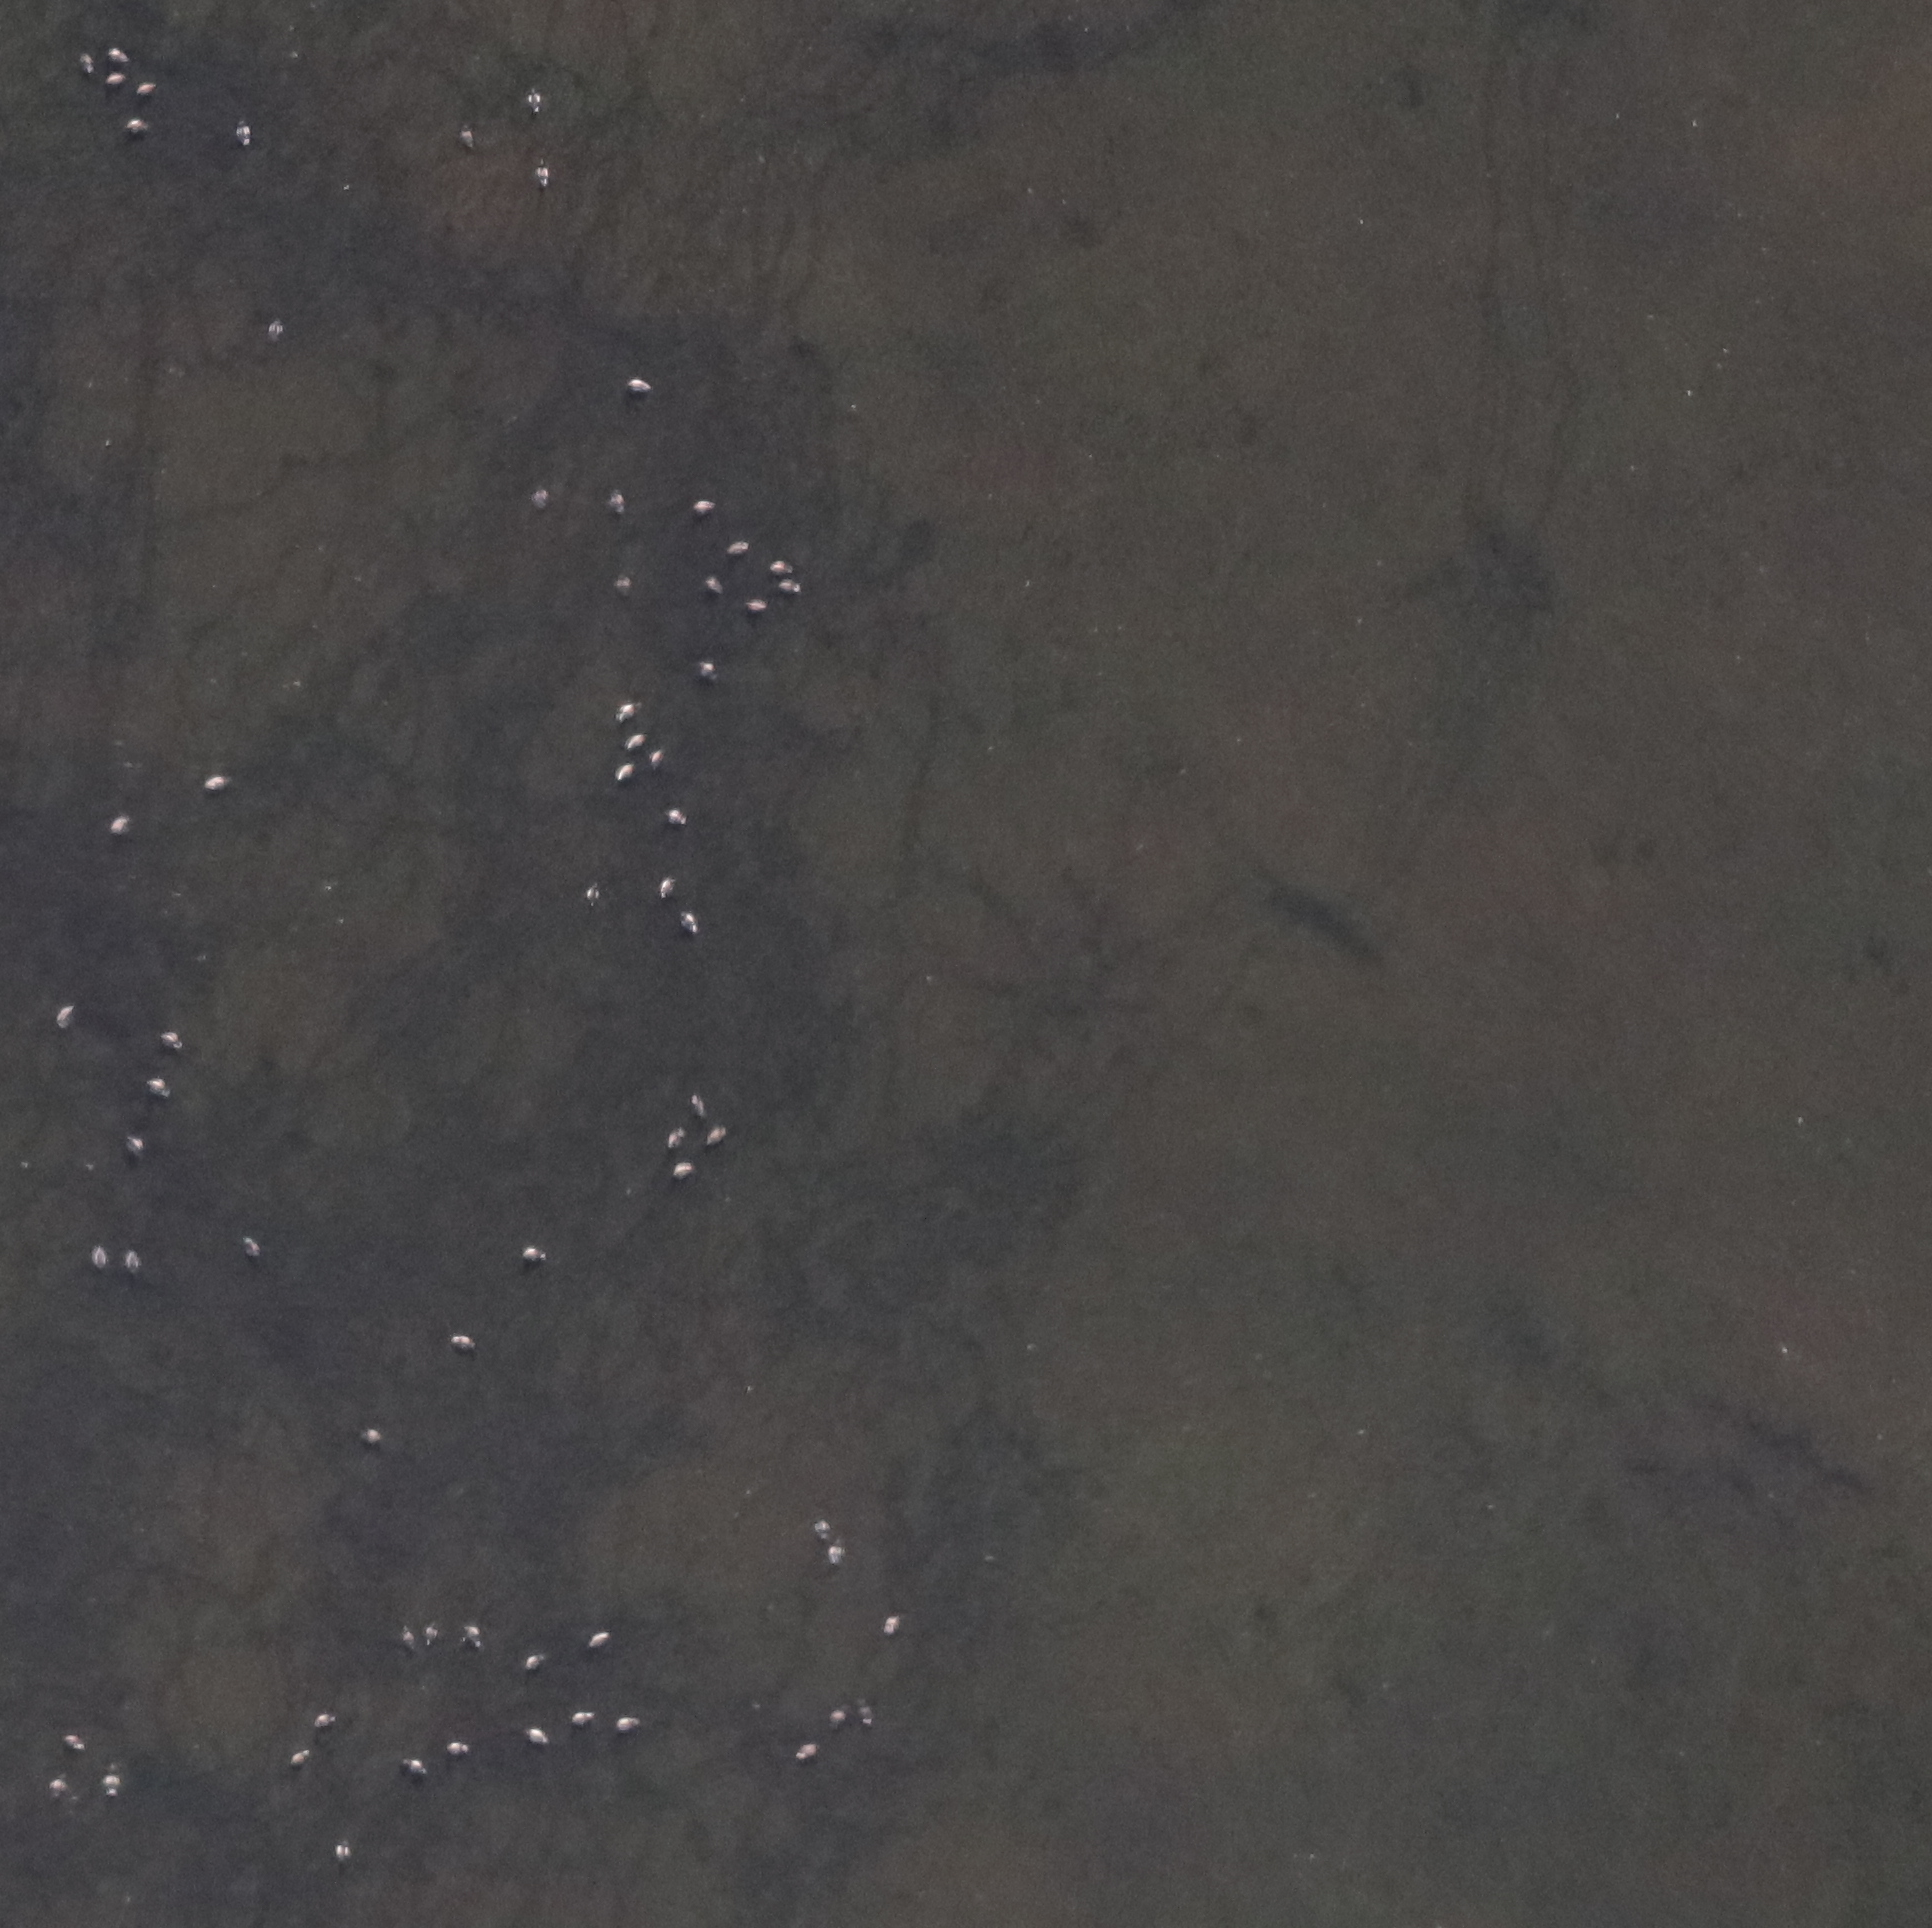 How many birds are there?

67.